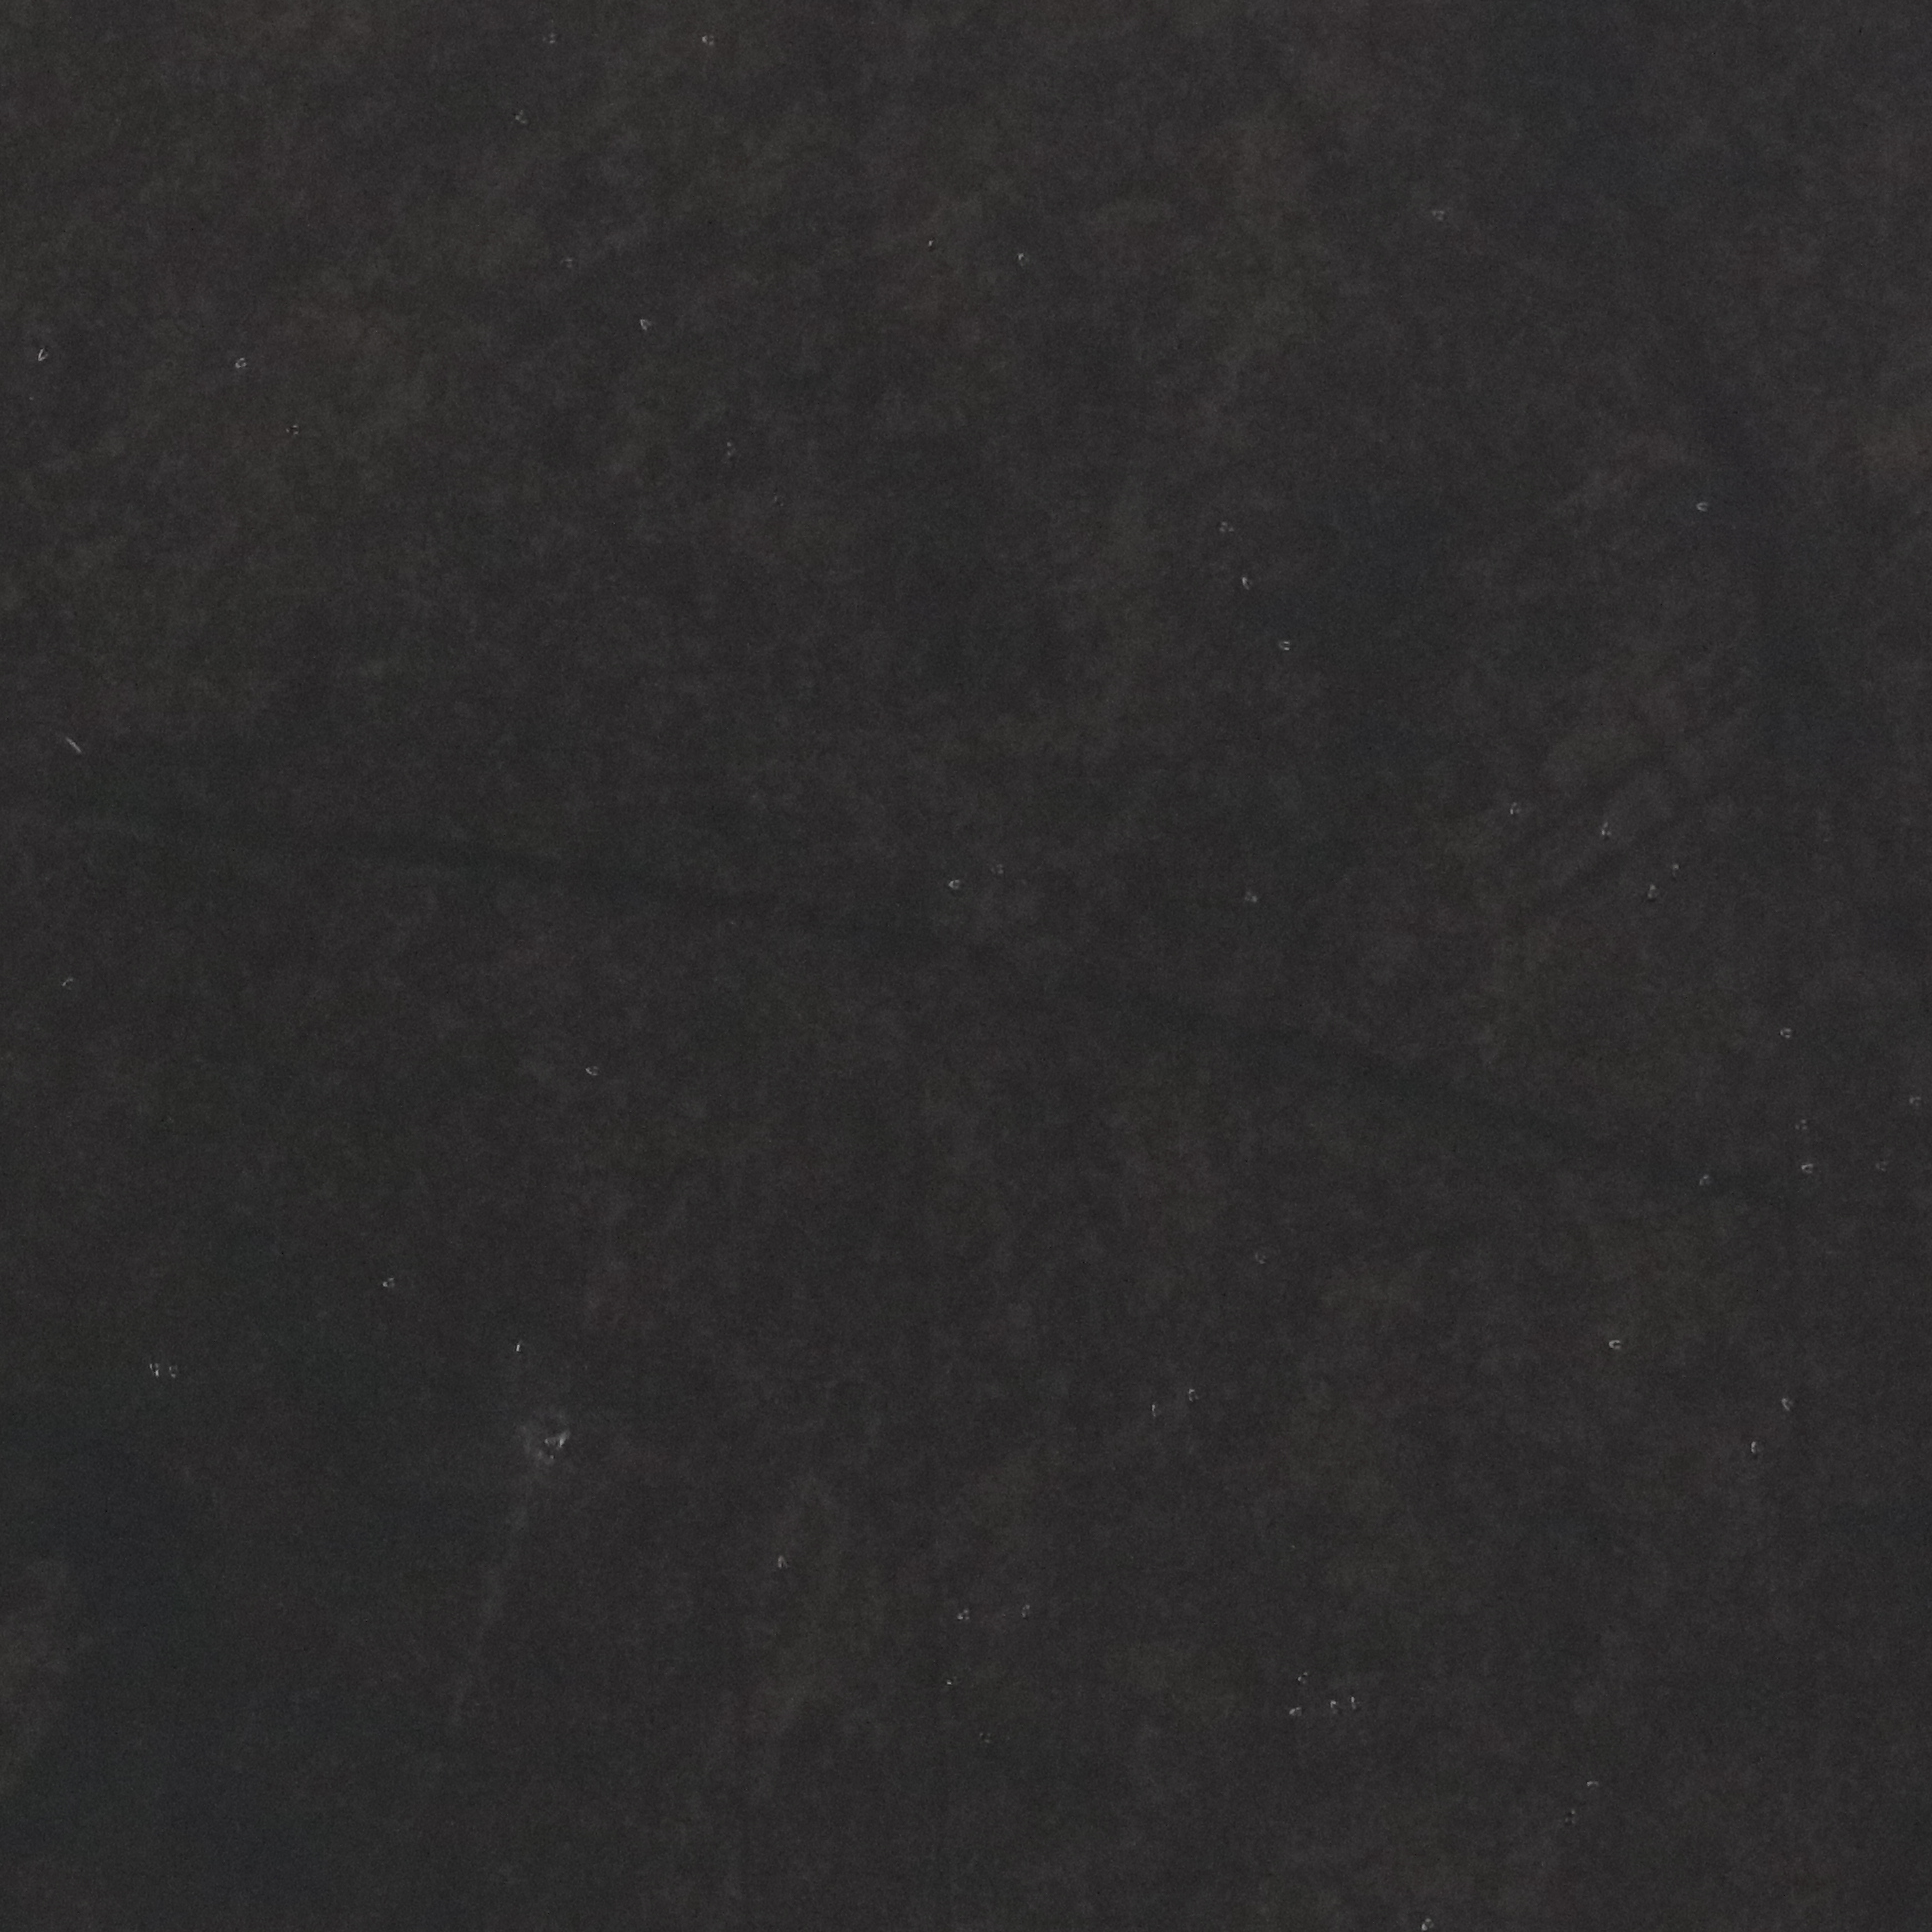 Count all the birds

54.